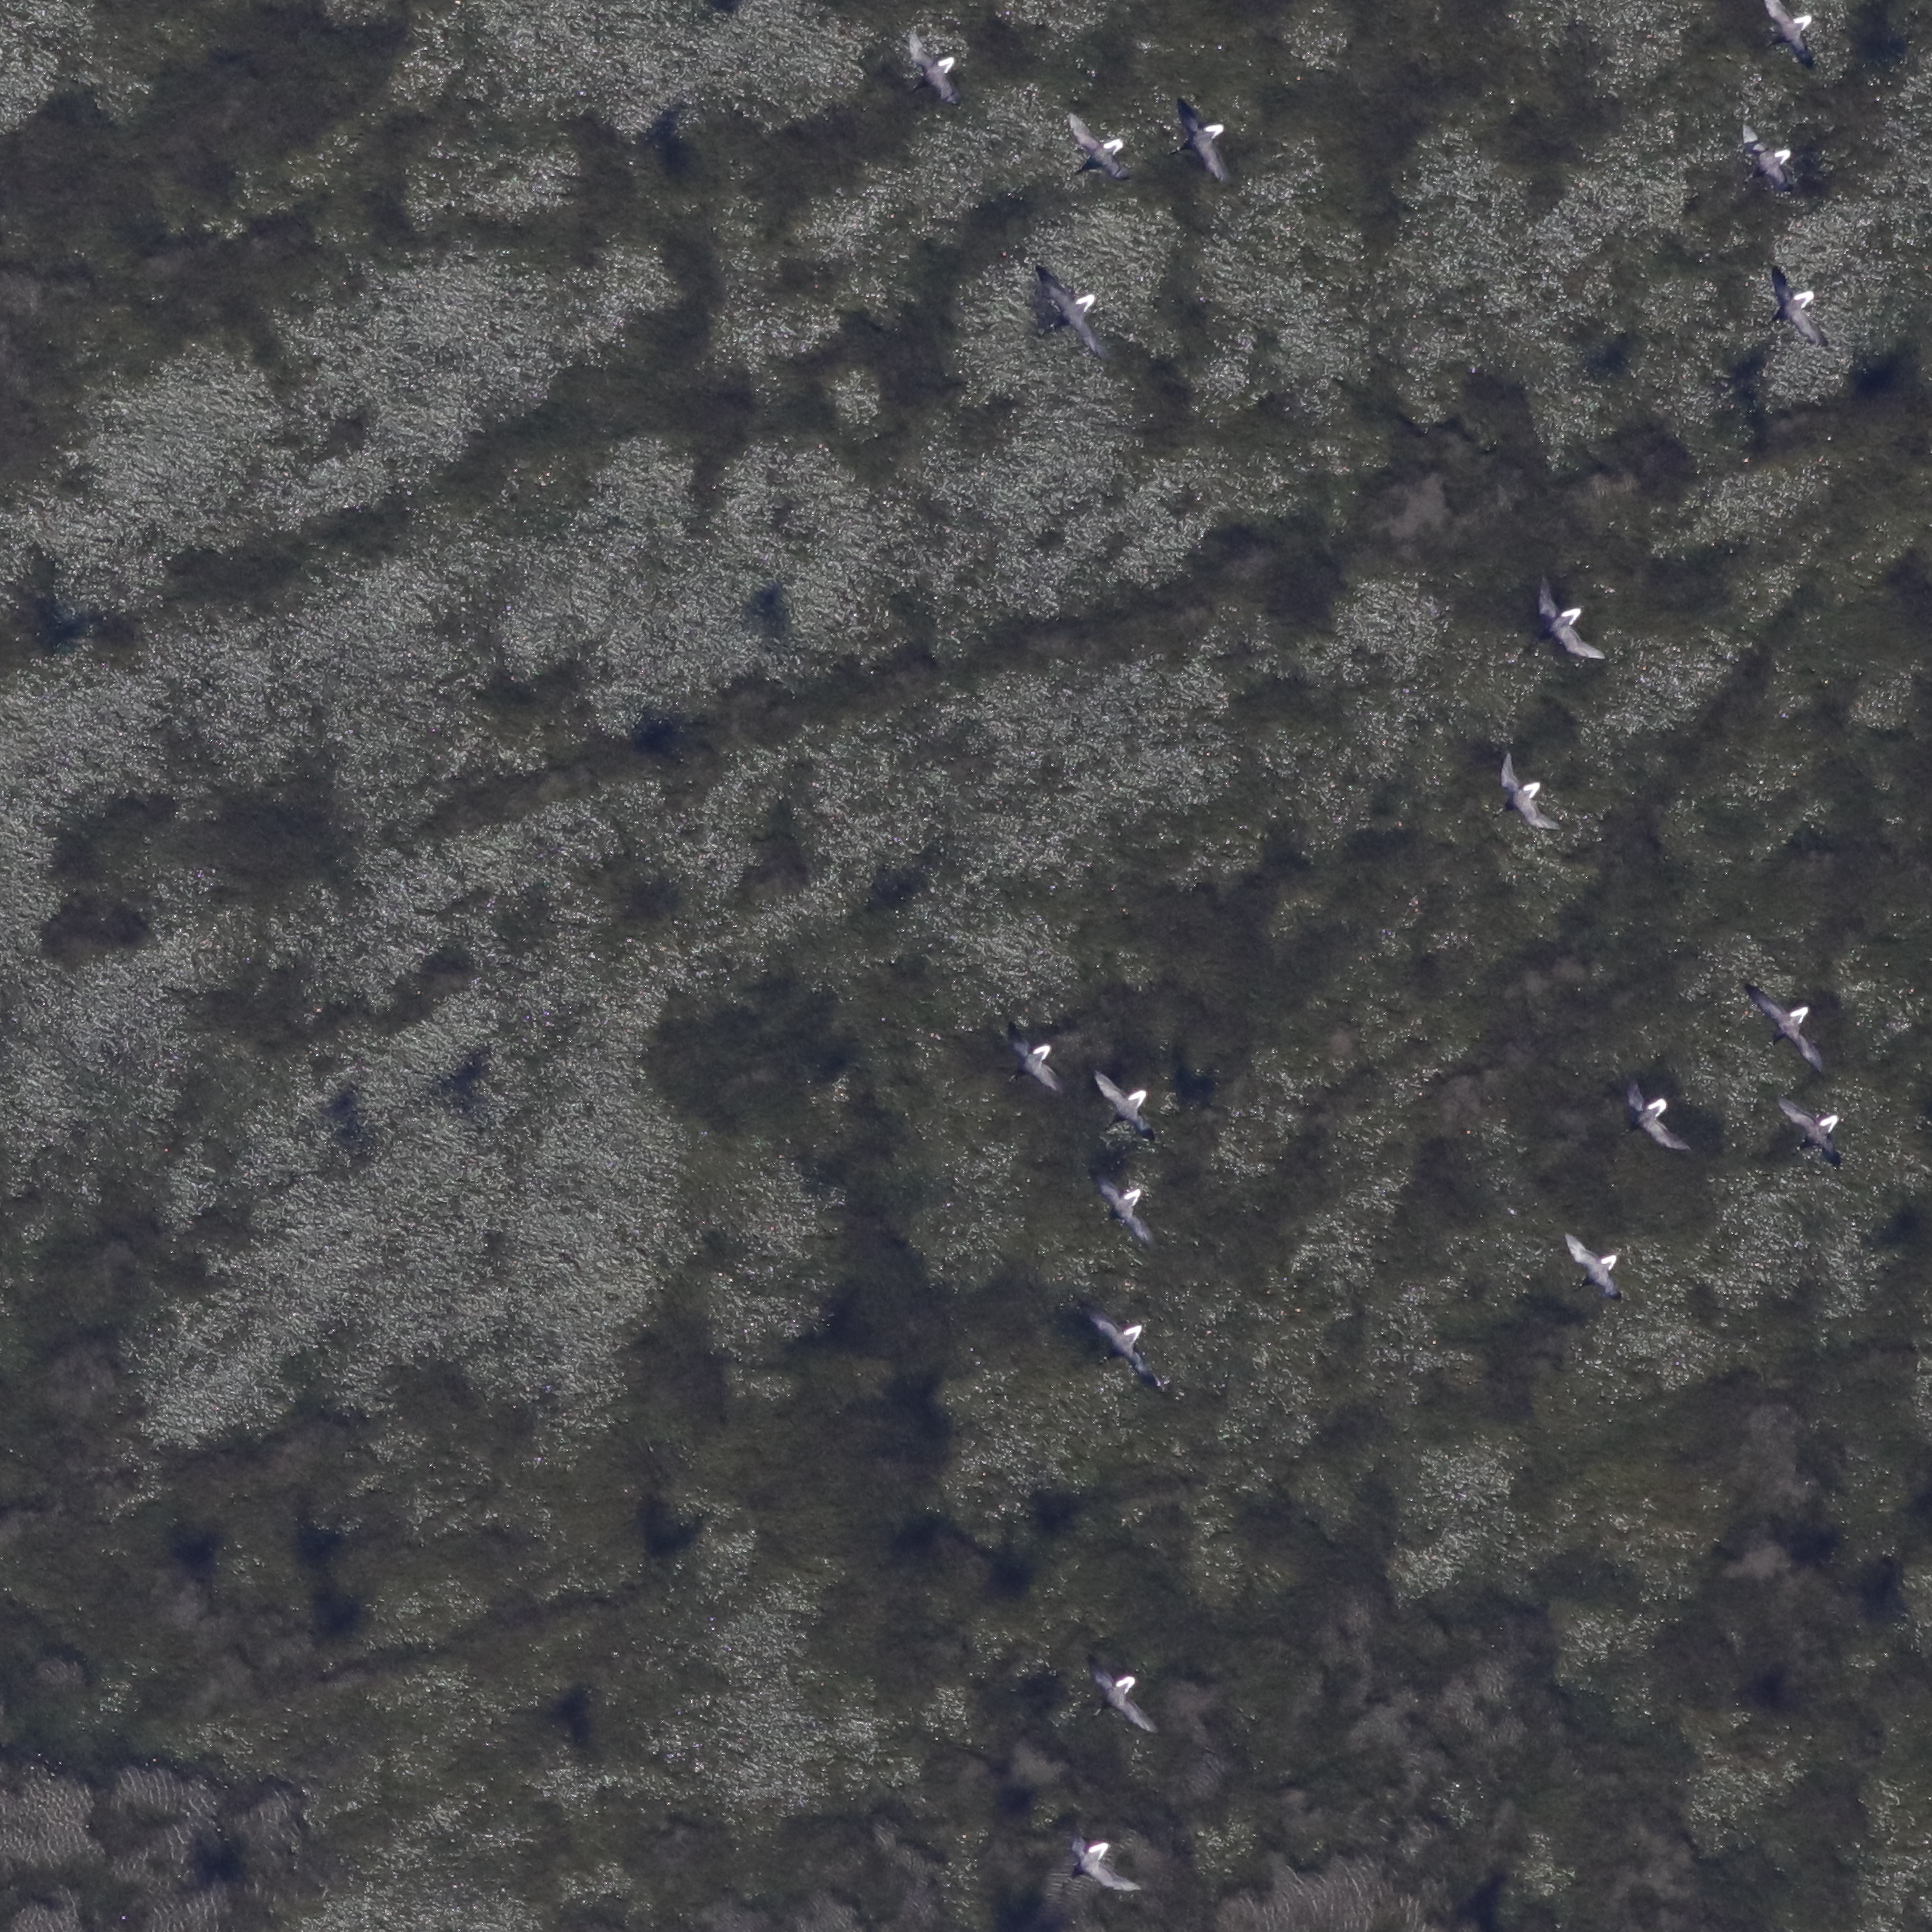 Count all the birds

19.